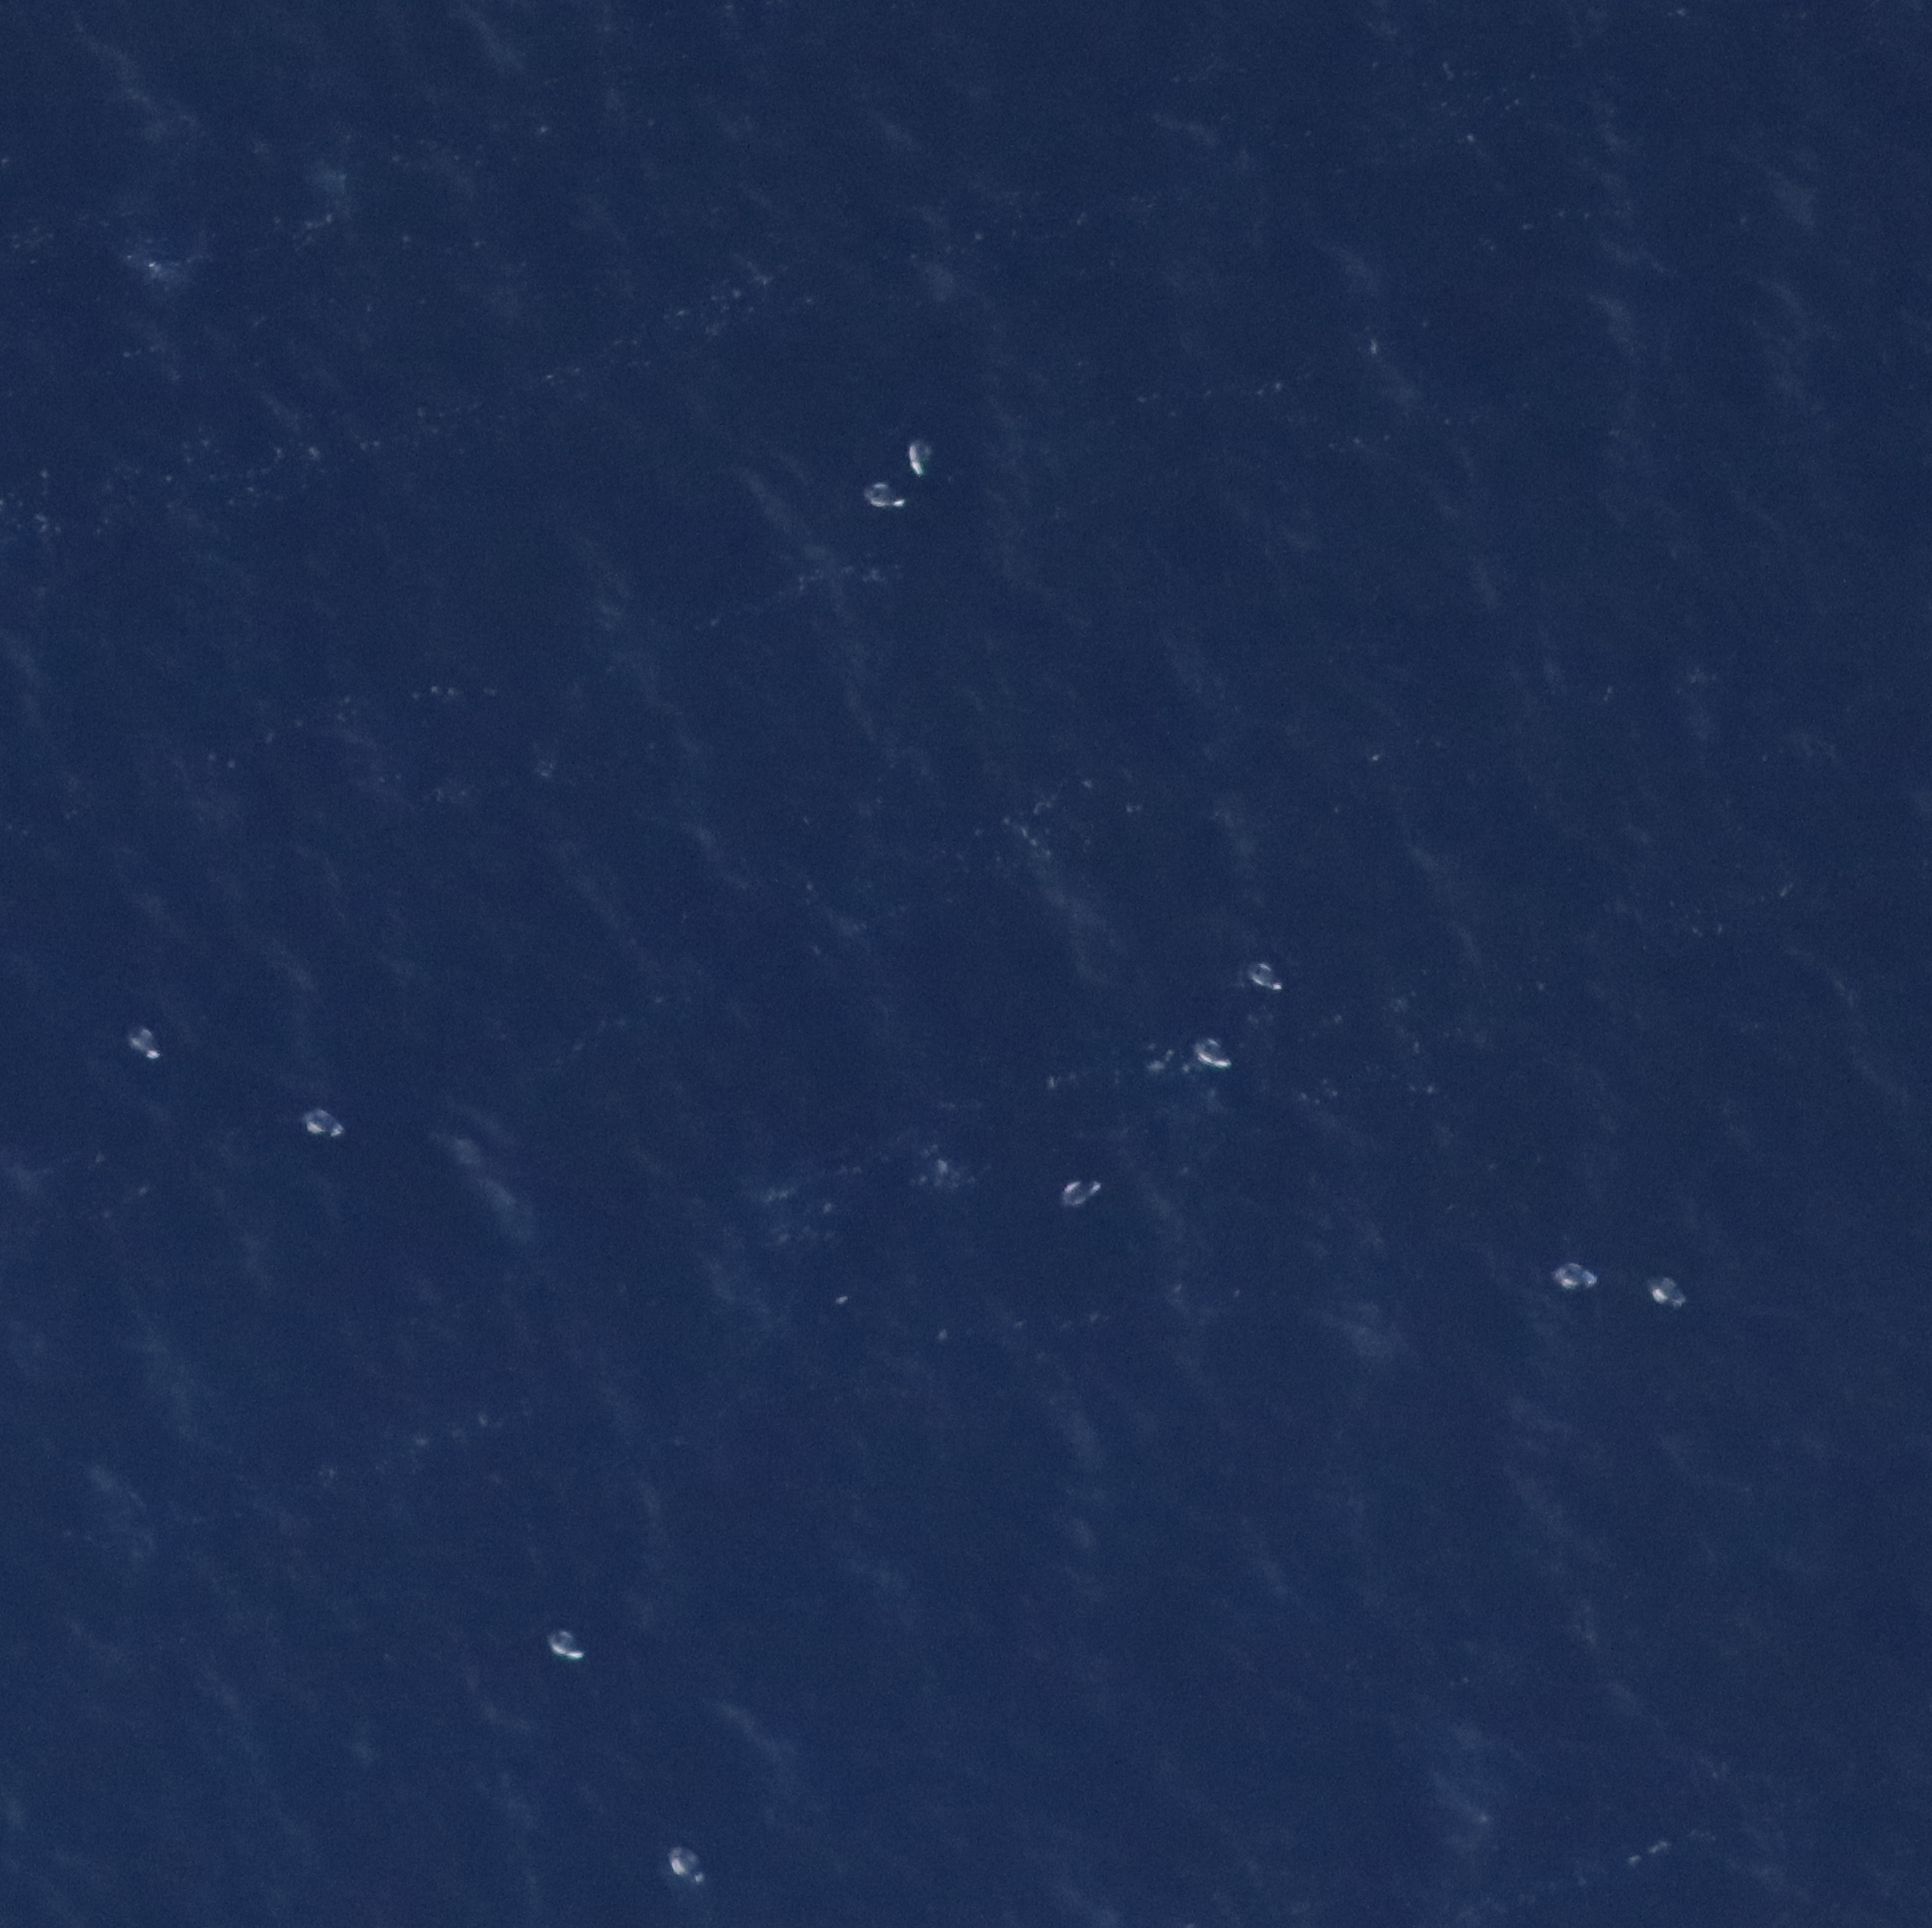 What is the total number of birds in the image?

11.